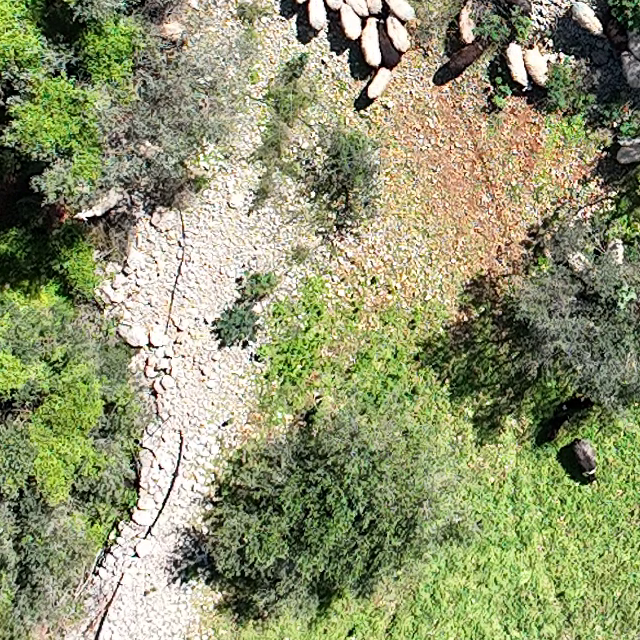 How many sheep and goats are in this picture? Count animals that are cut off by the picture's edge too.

23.